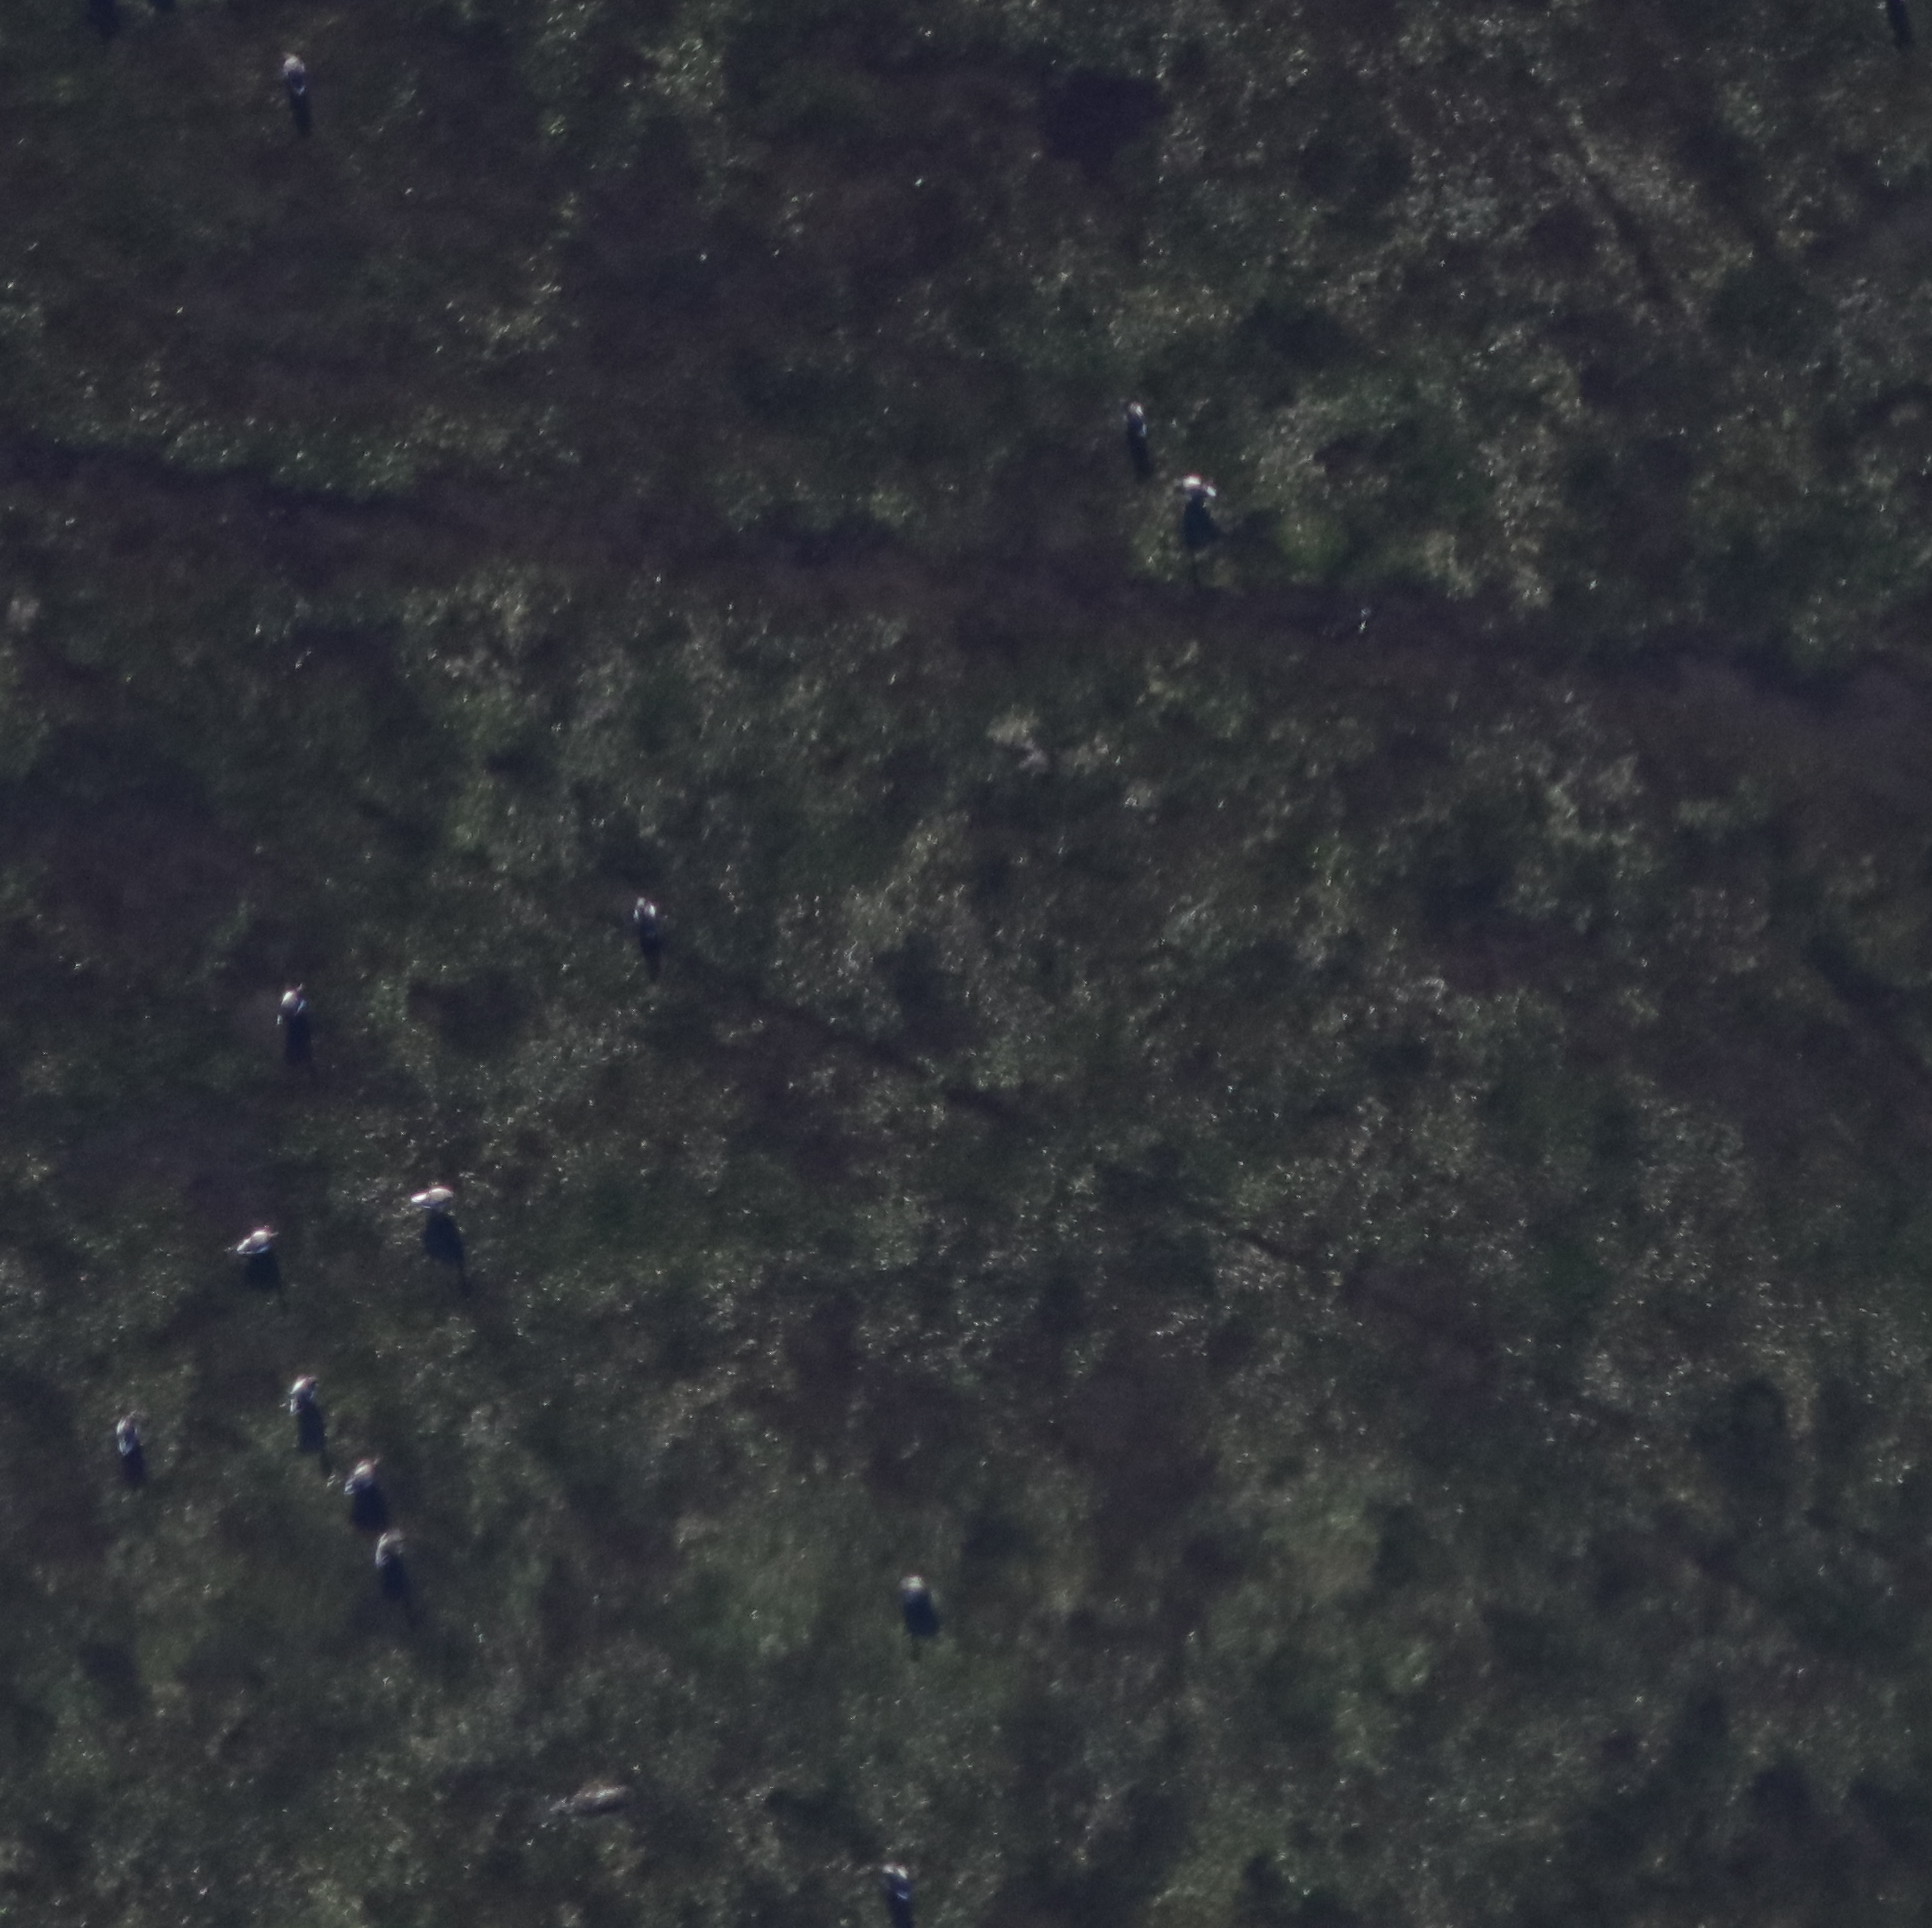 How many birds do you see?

13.